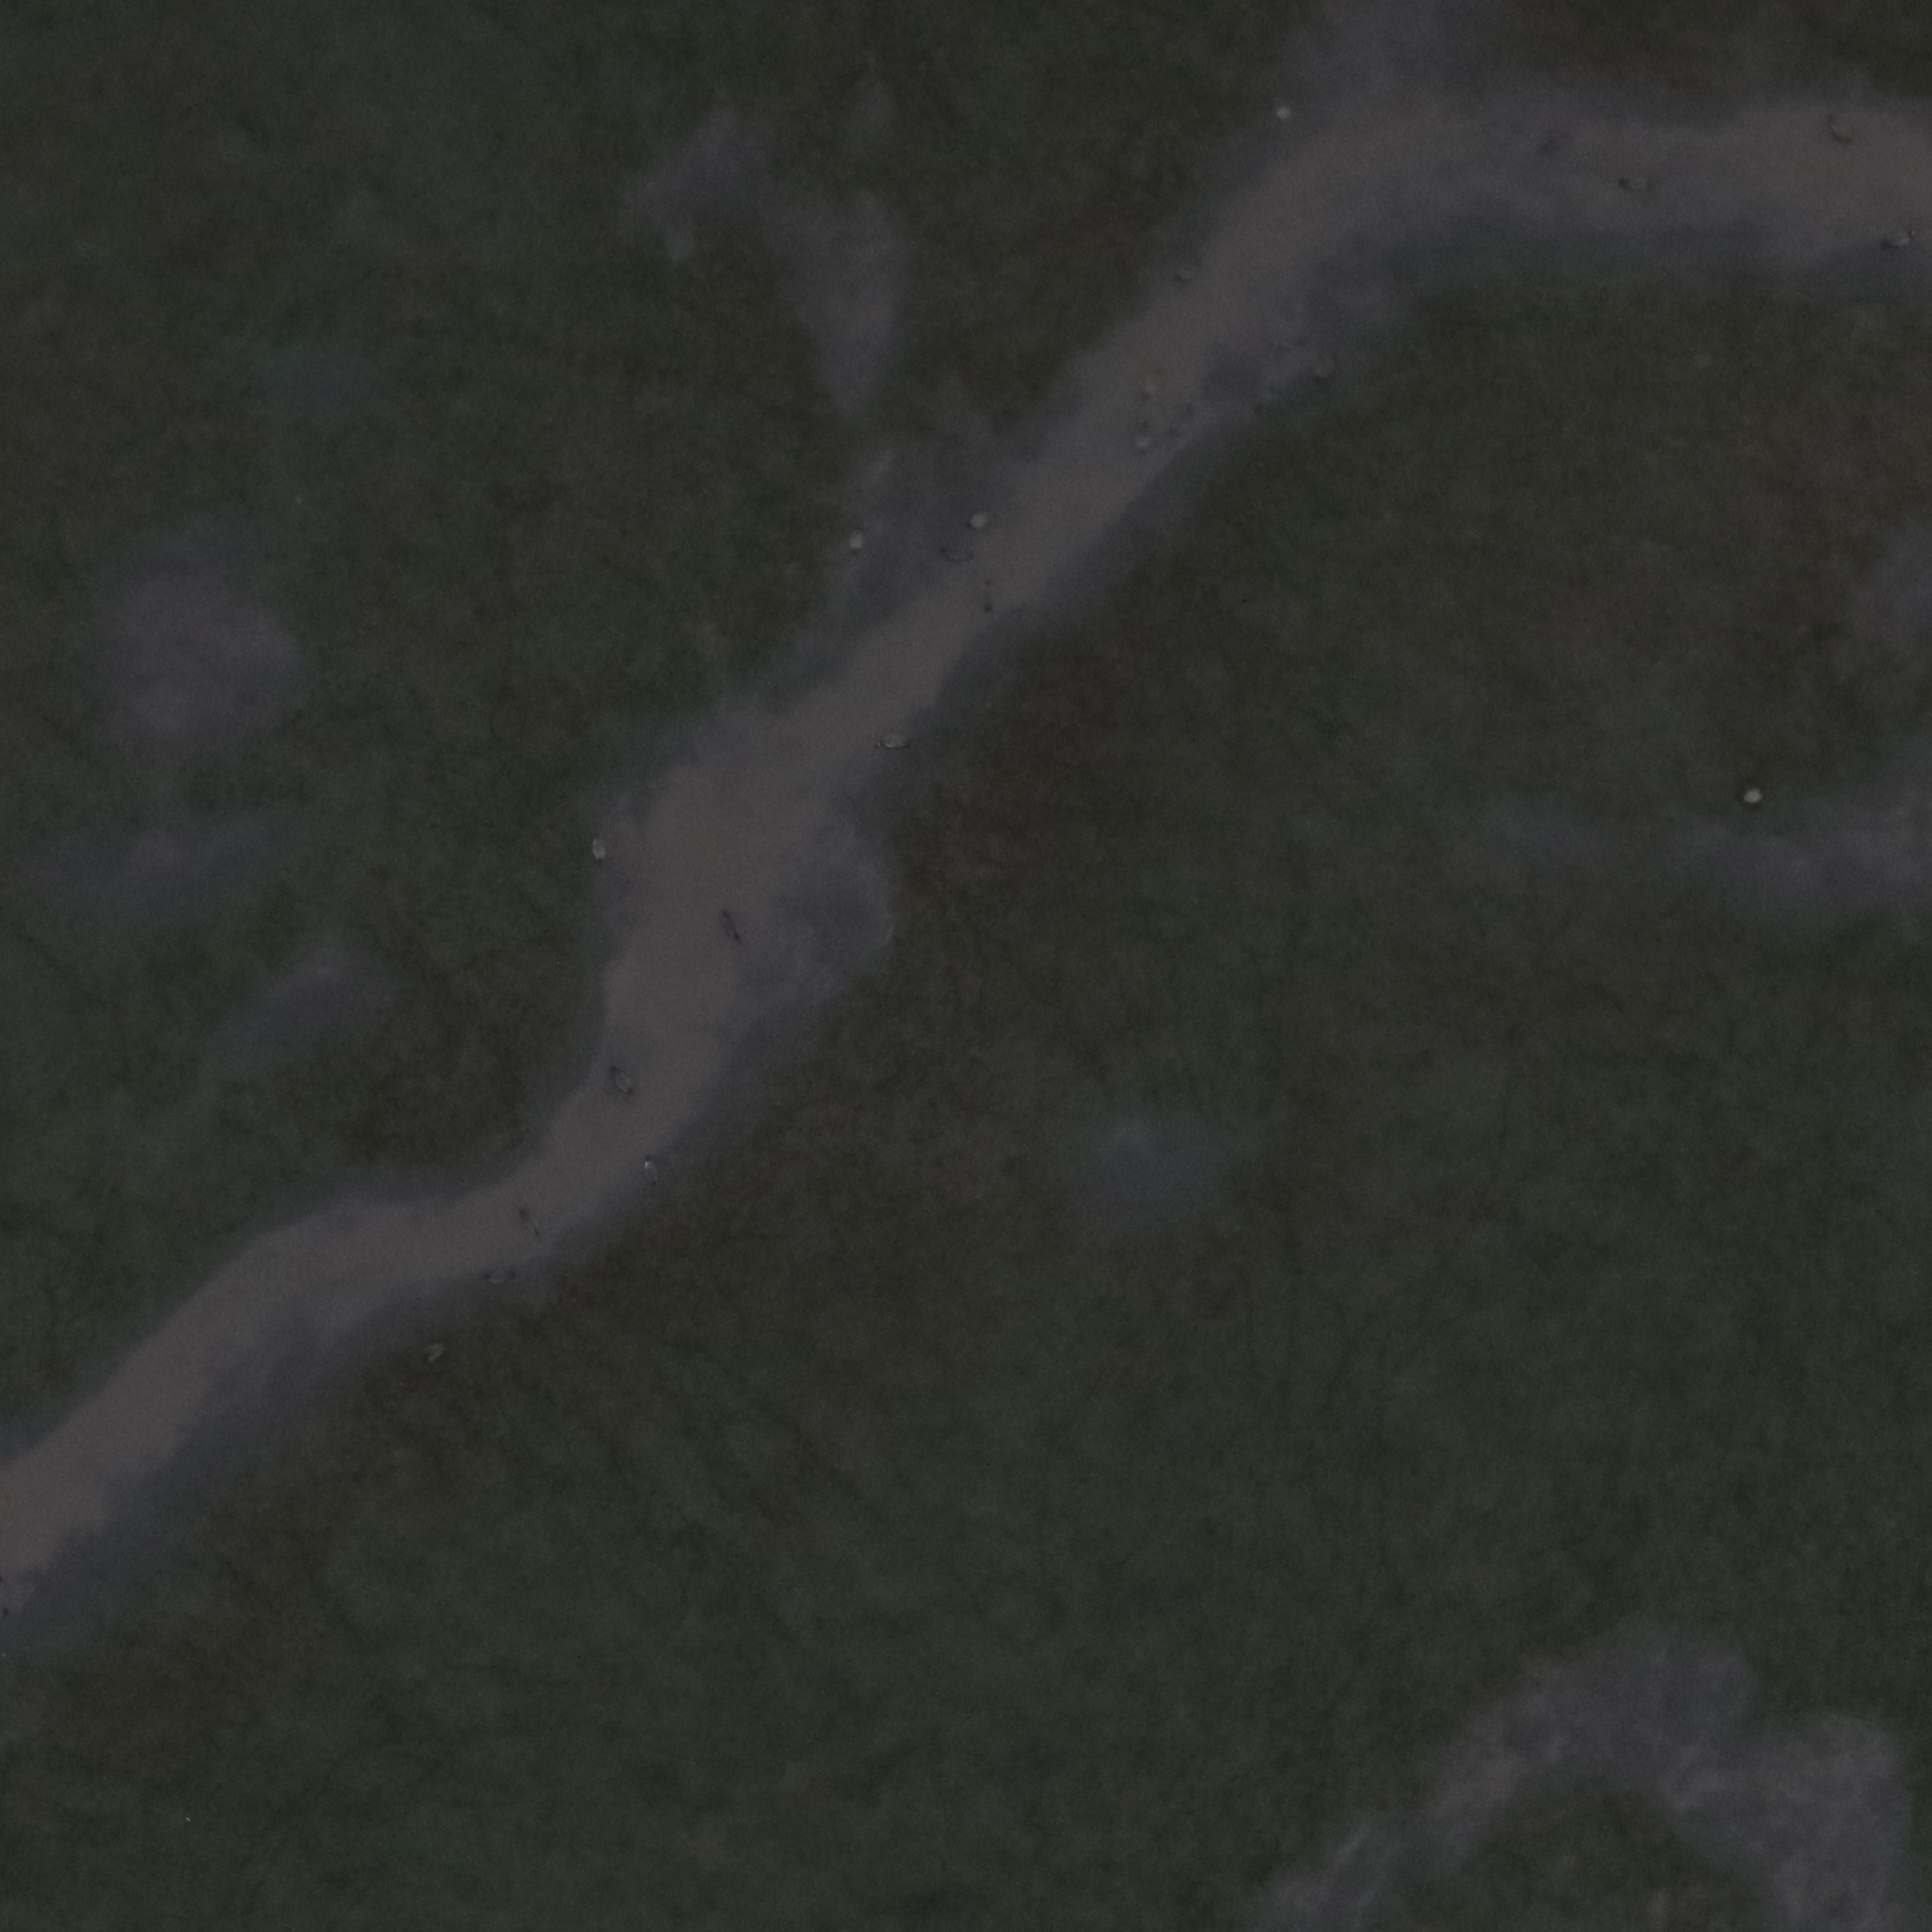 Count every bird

24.